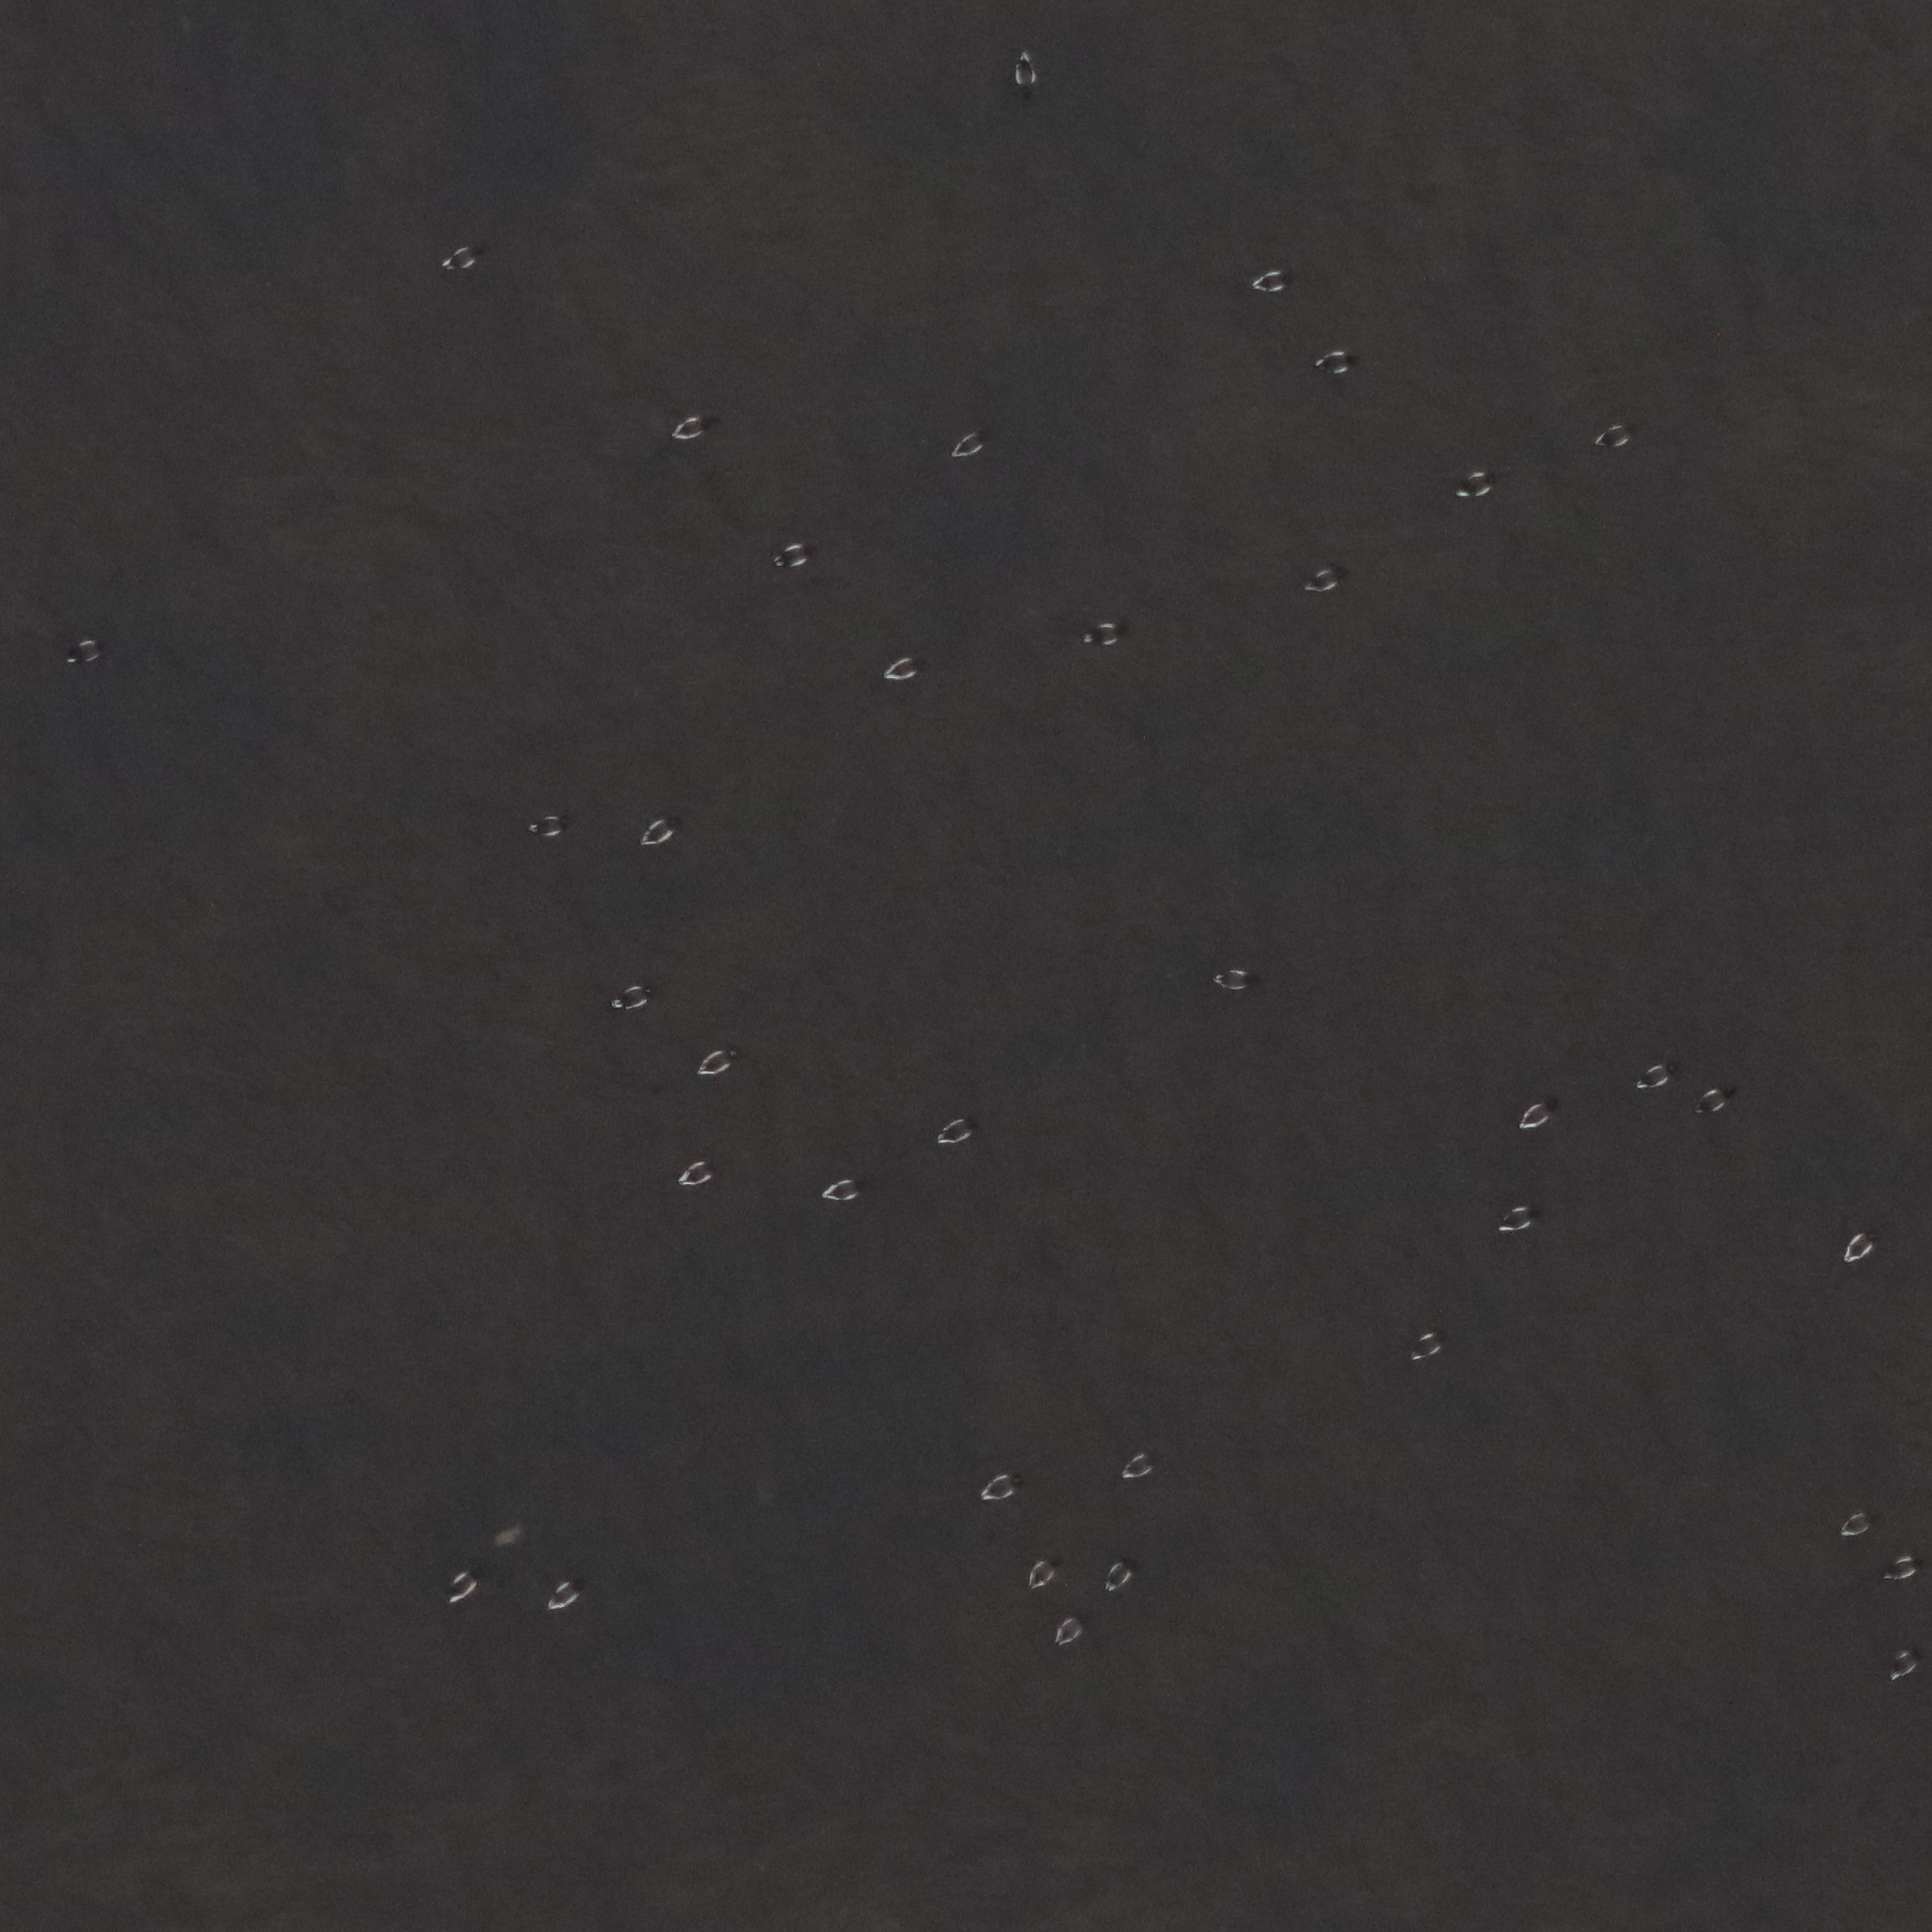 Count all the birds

37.